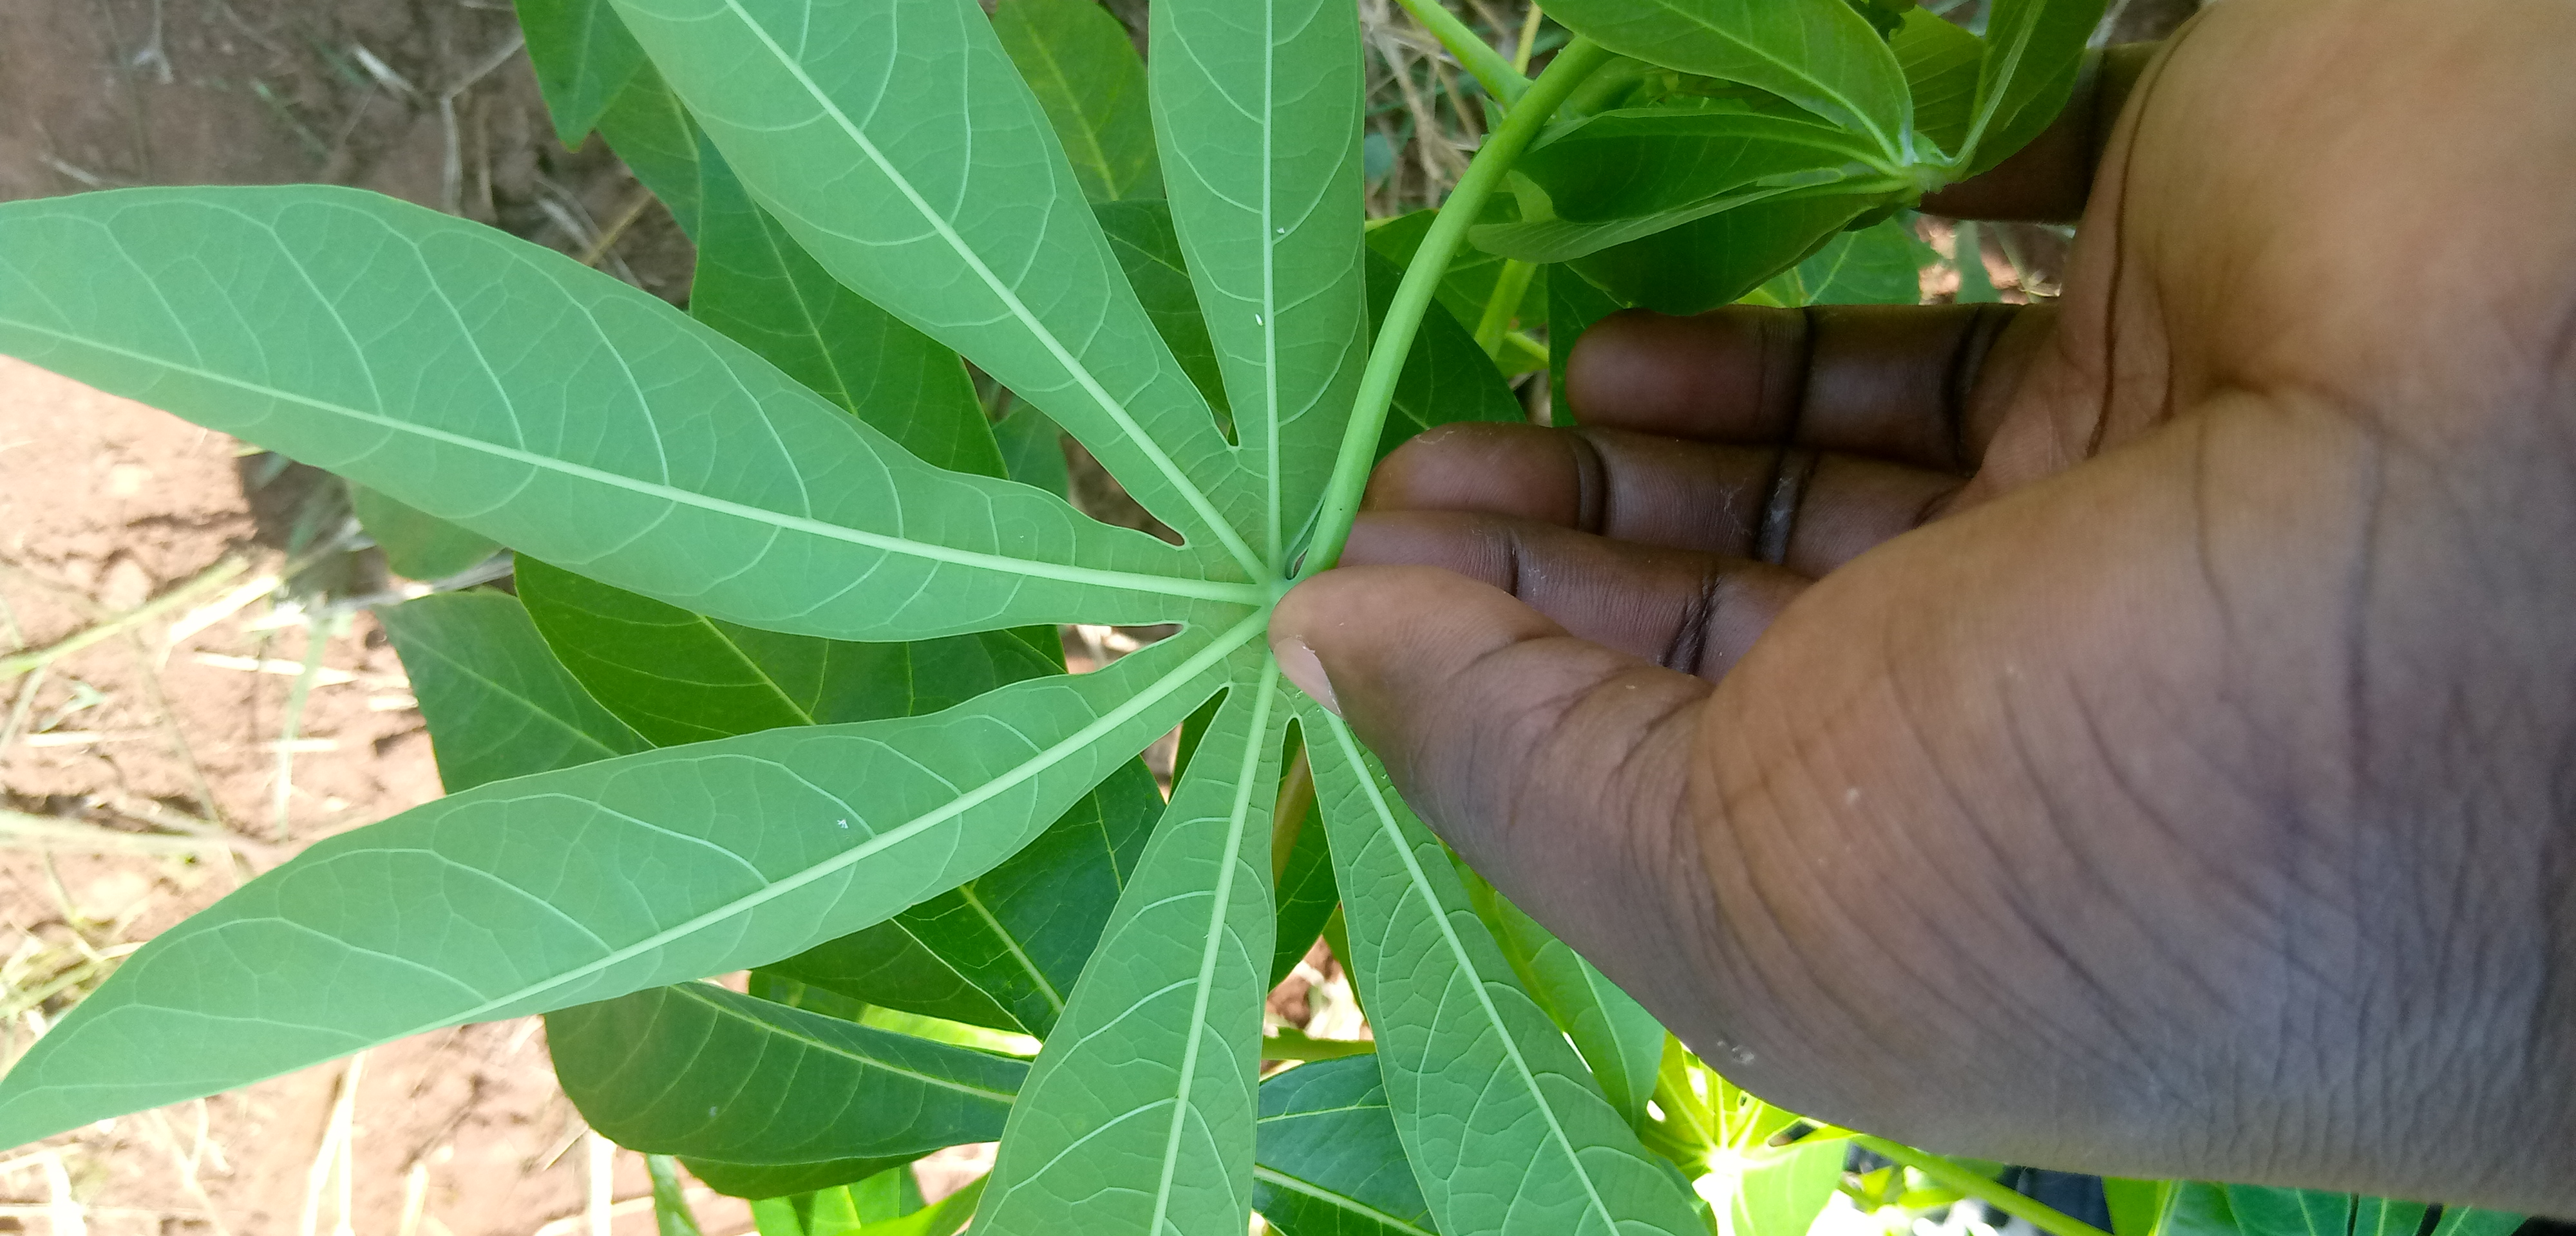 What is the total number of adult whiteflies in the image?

3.